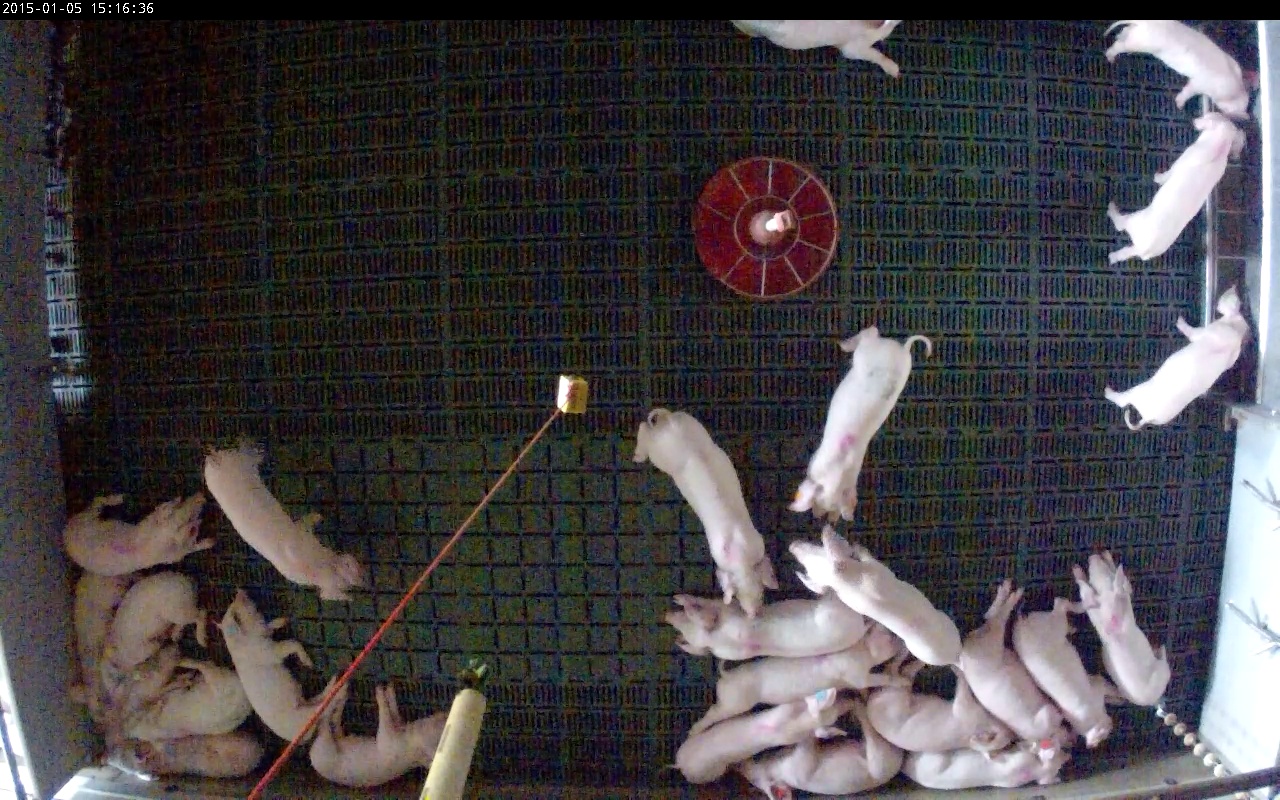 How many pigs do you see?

25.